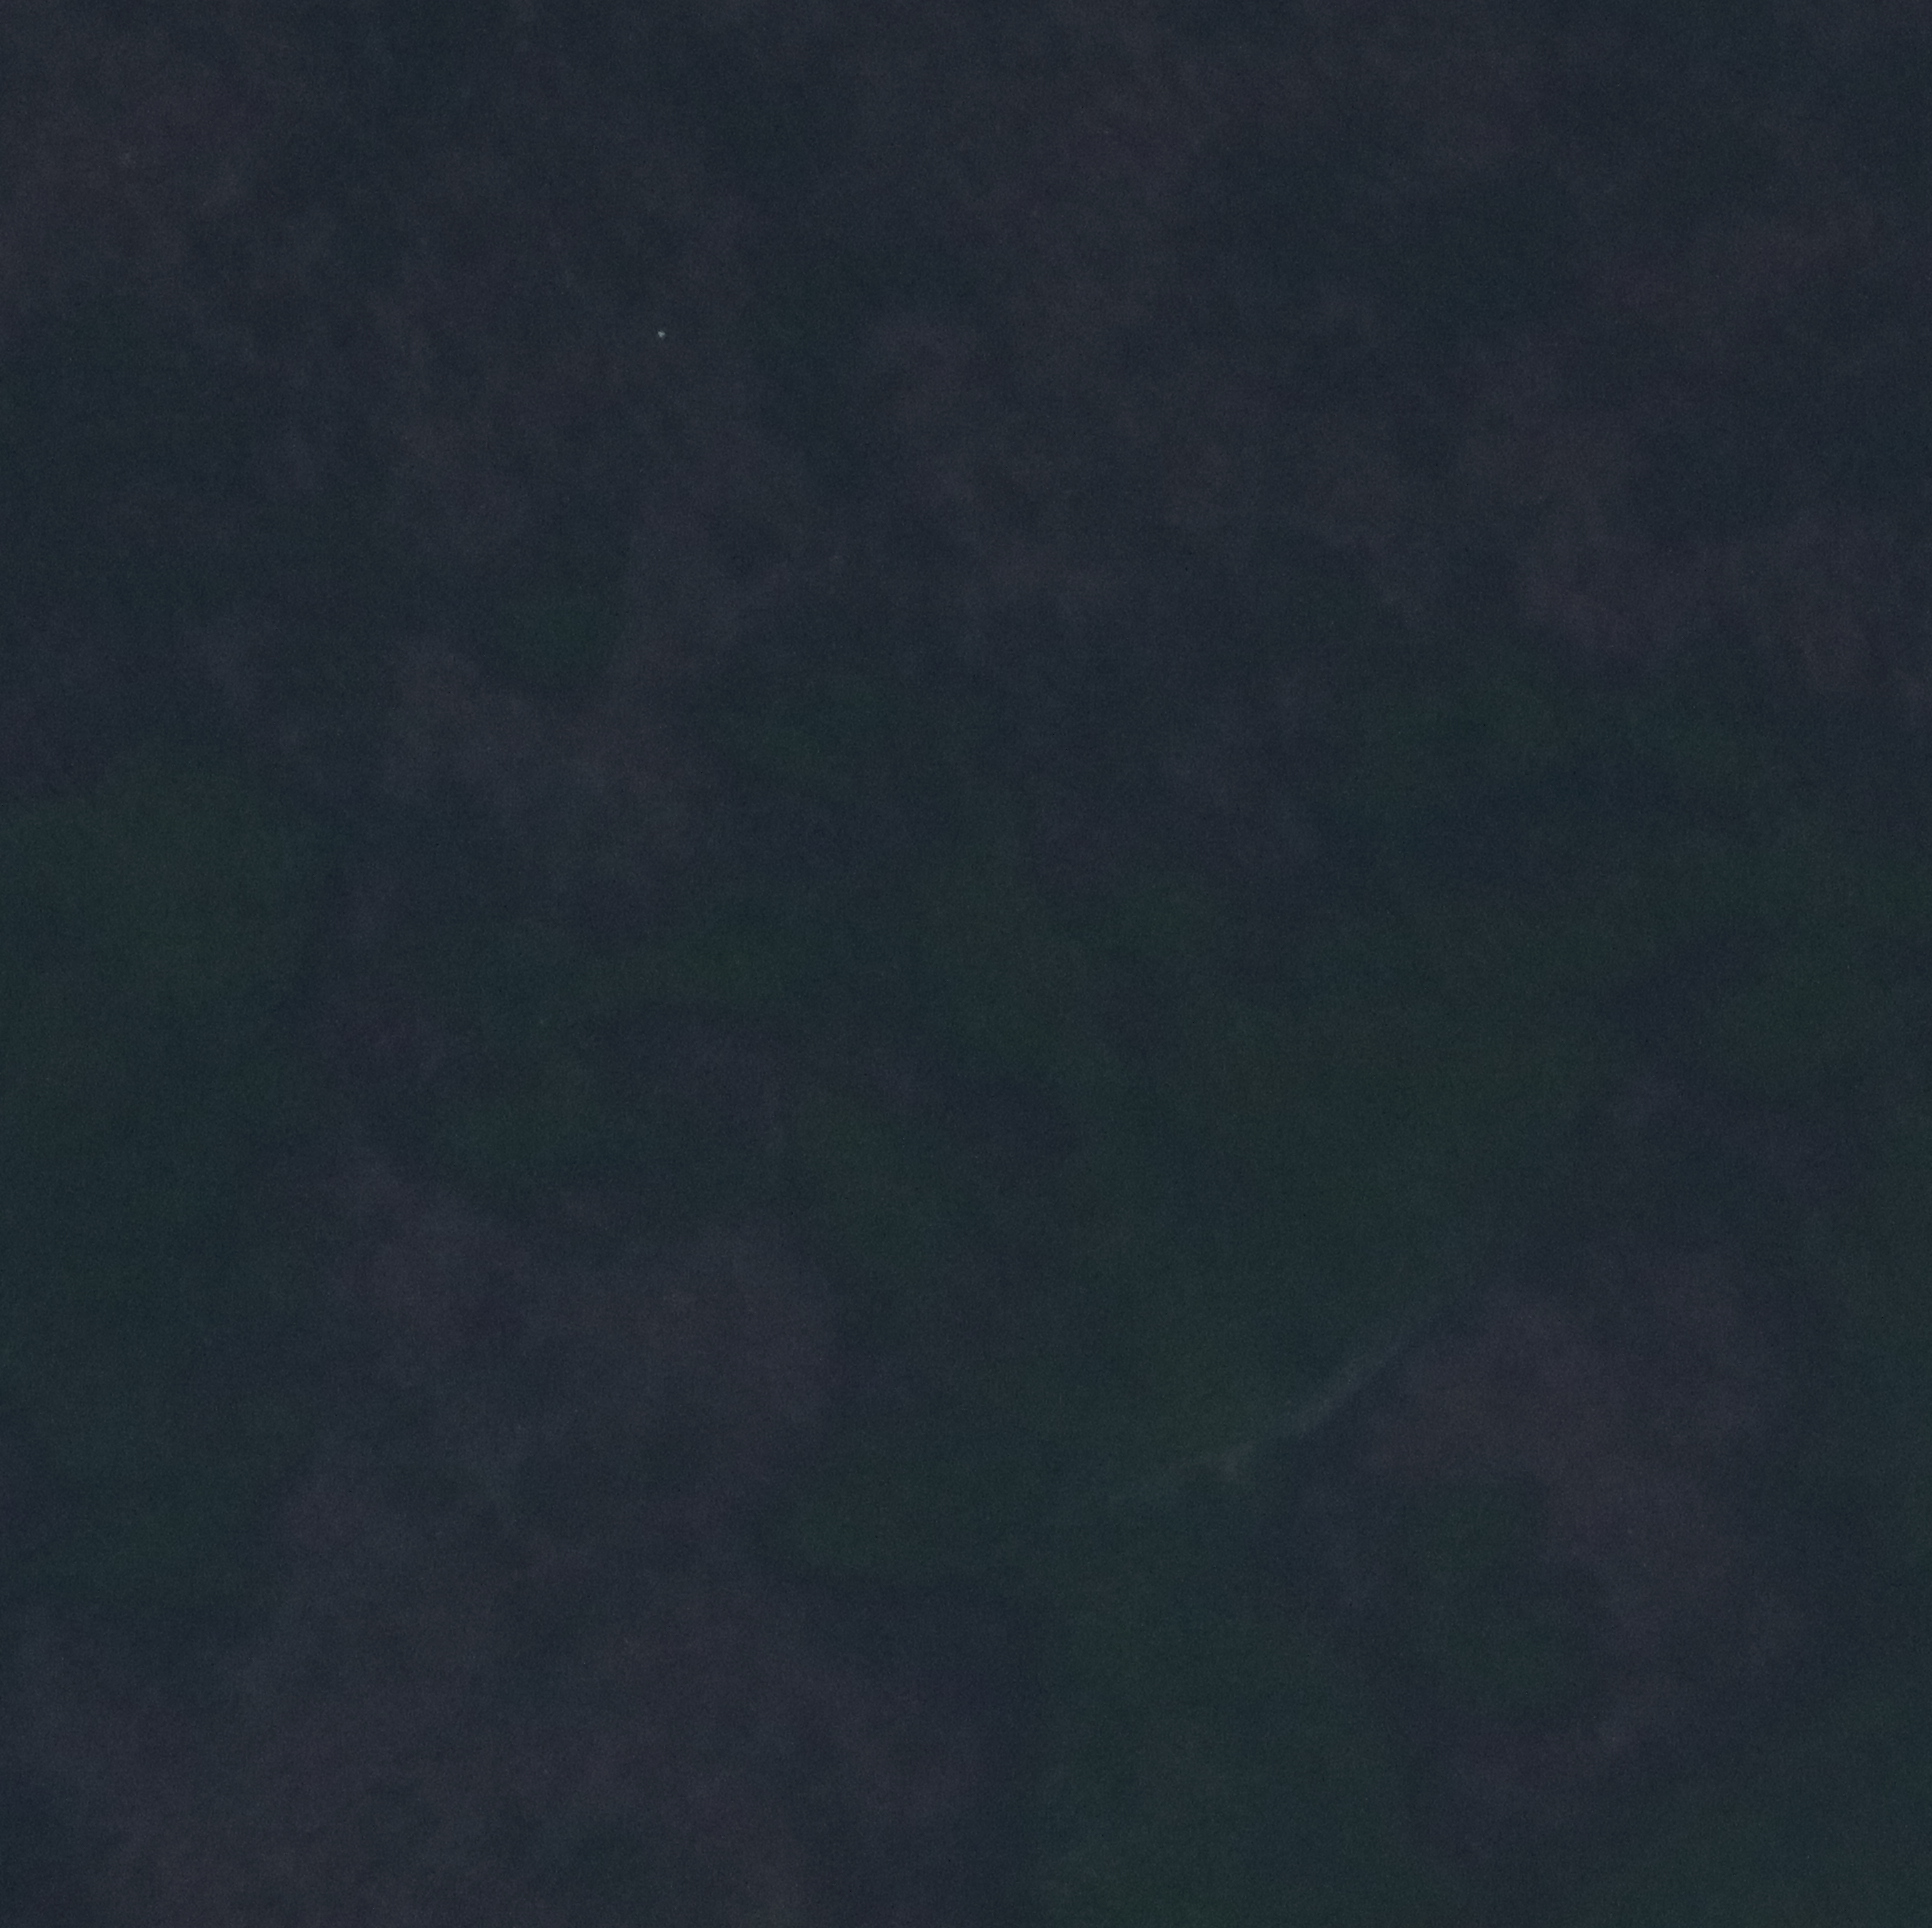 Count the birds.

0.